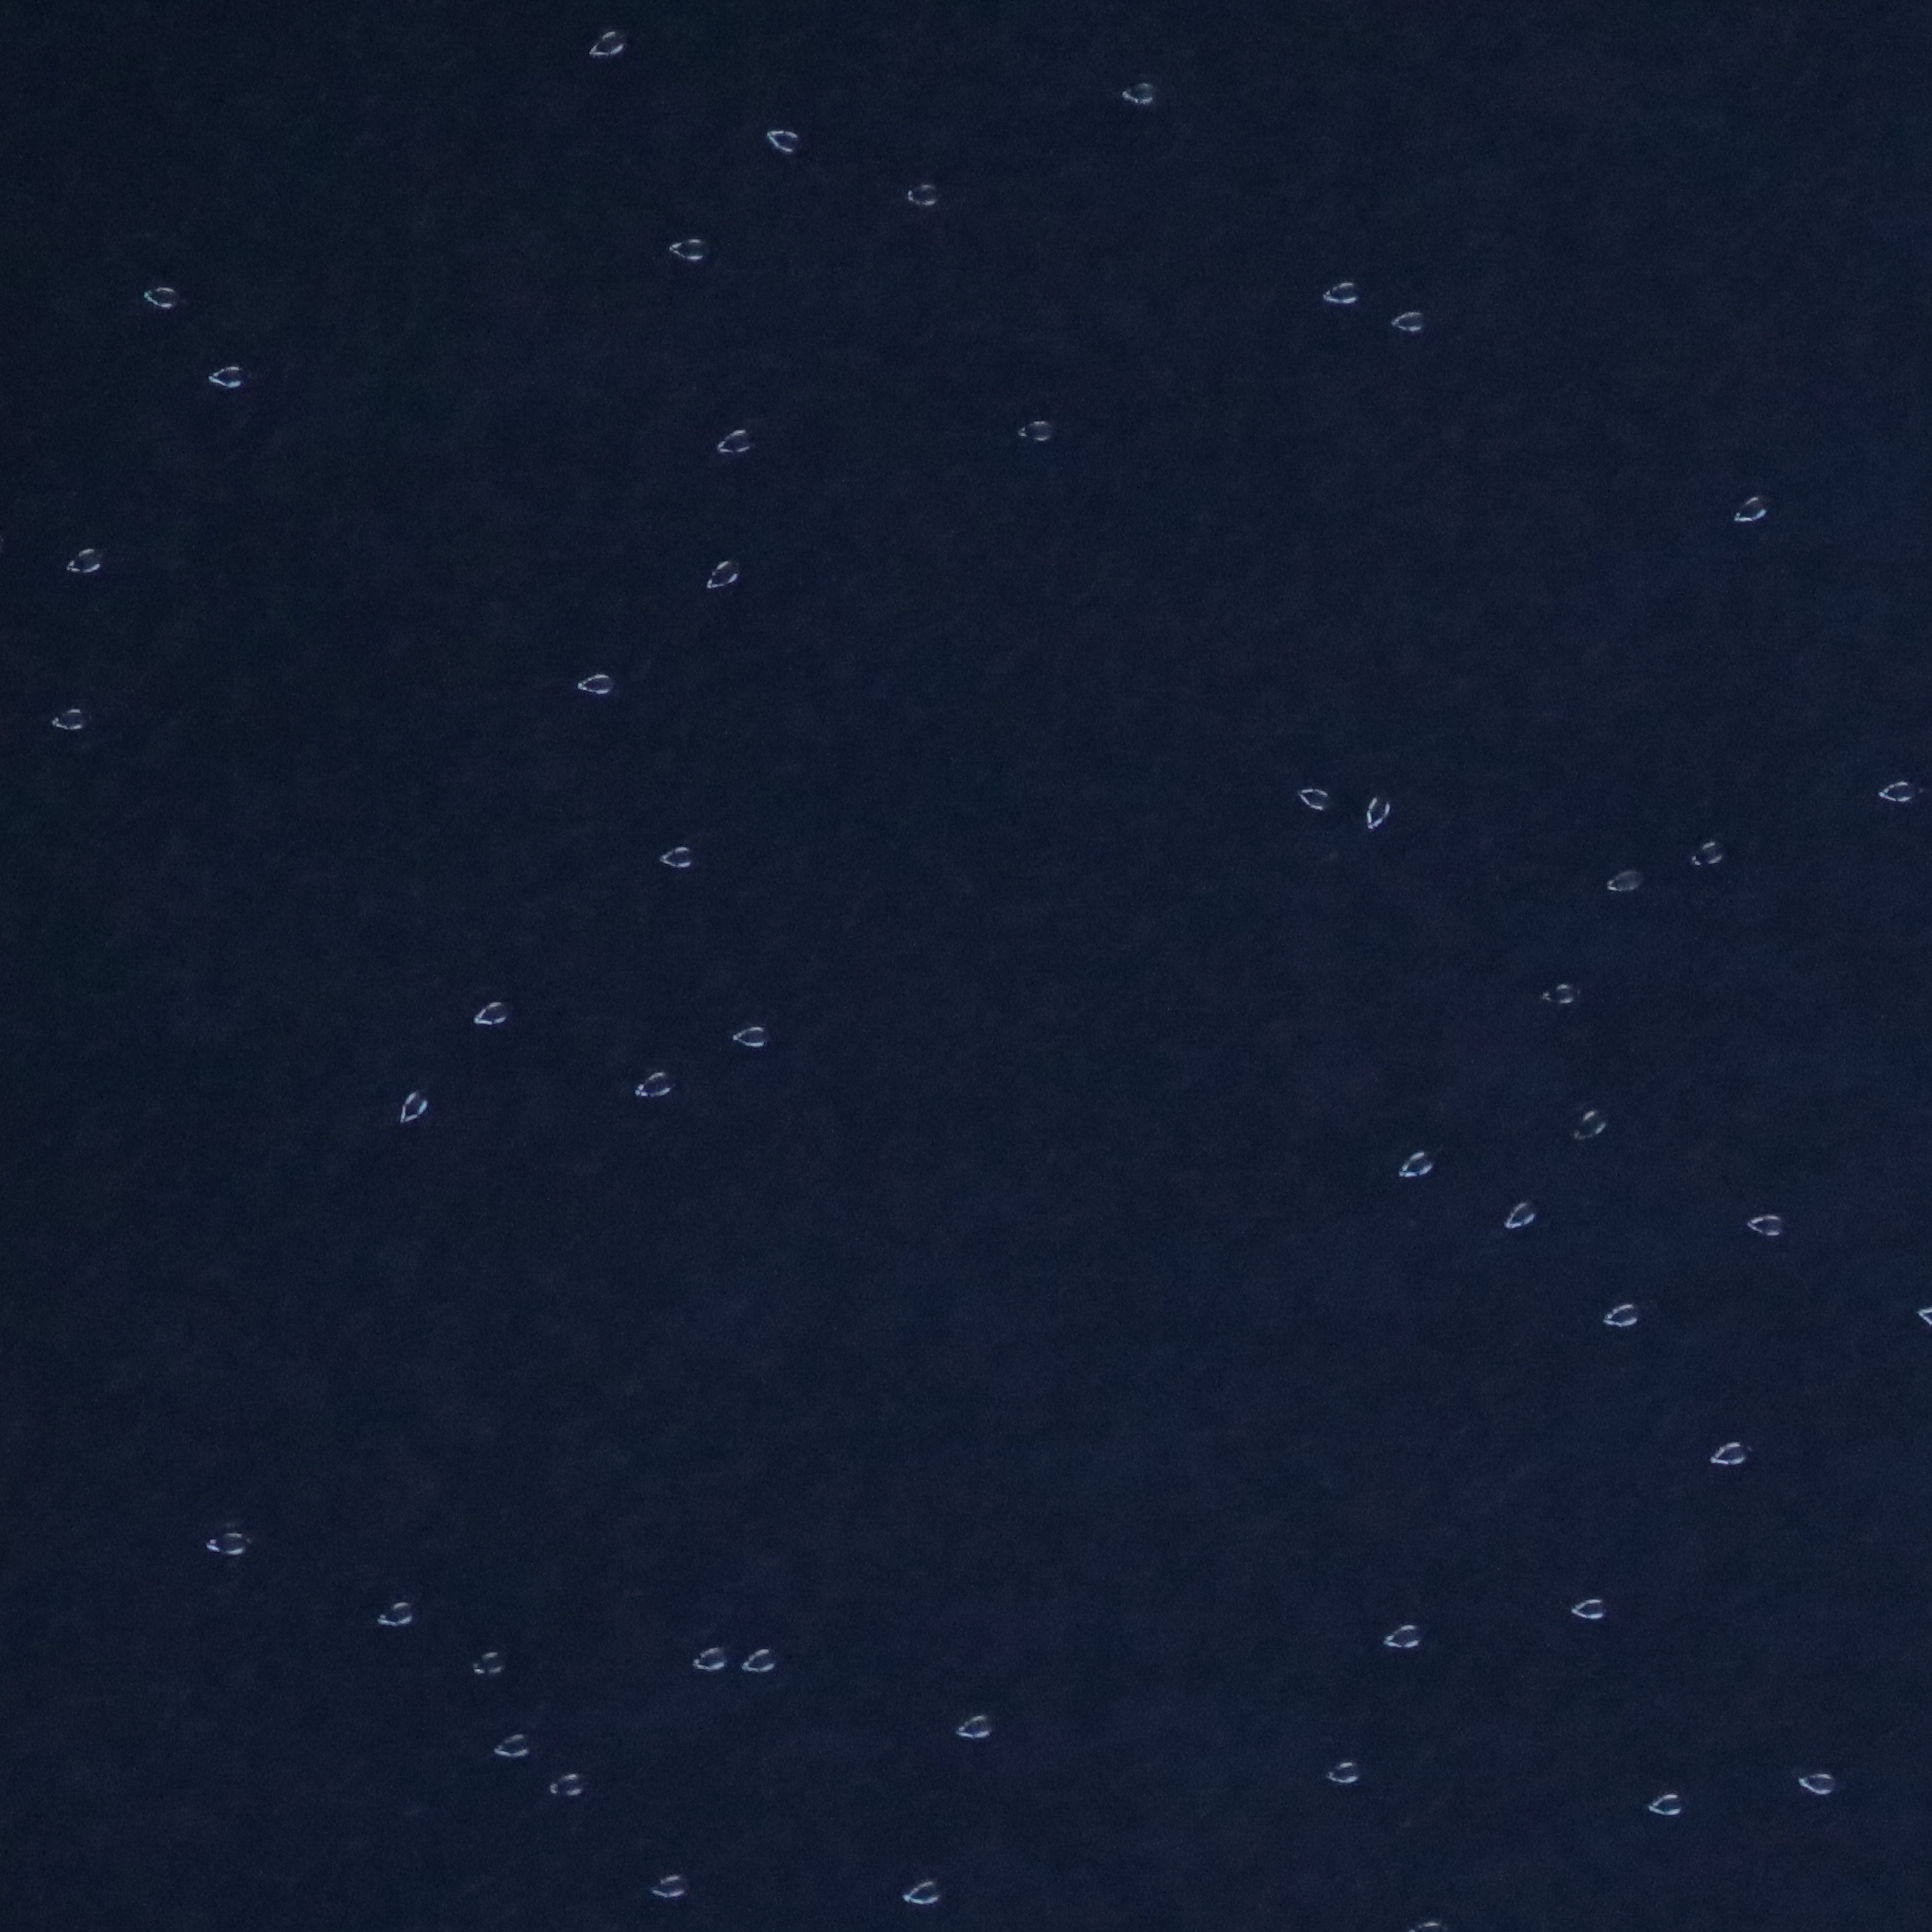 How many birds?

48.